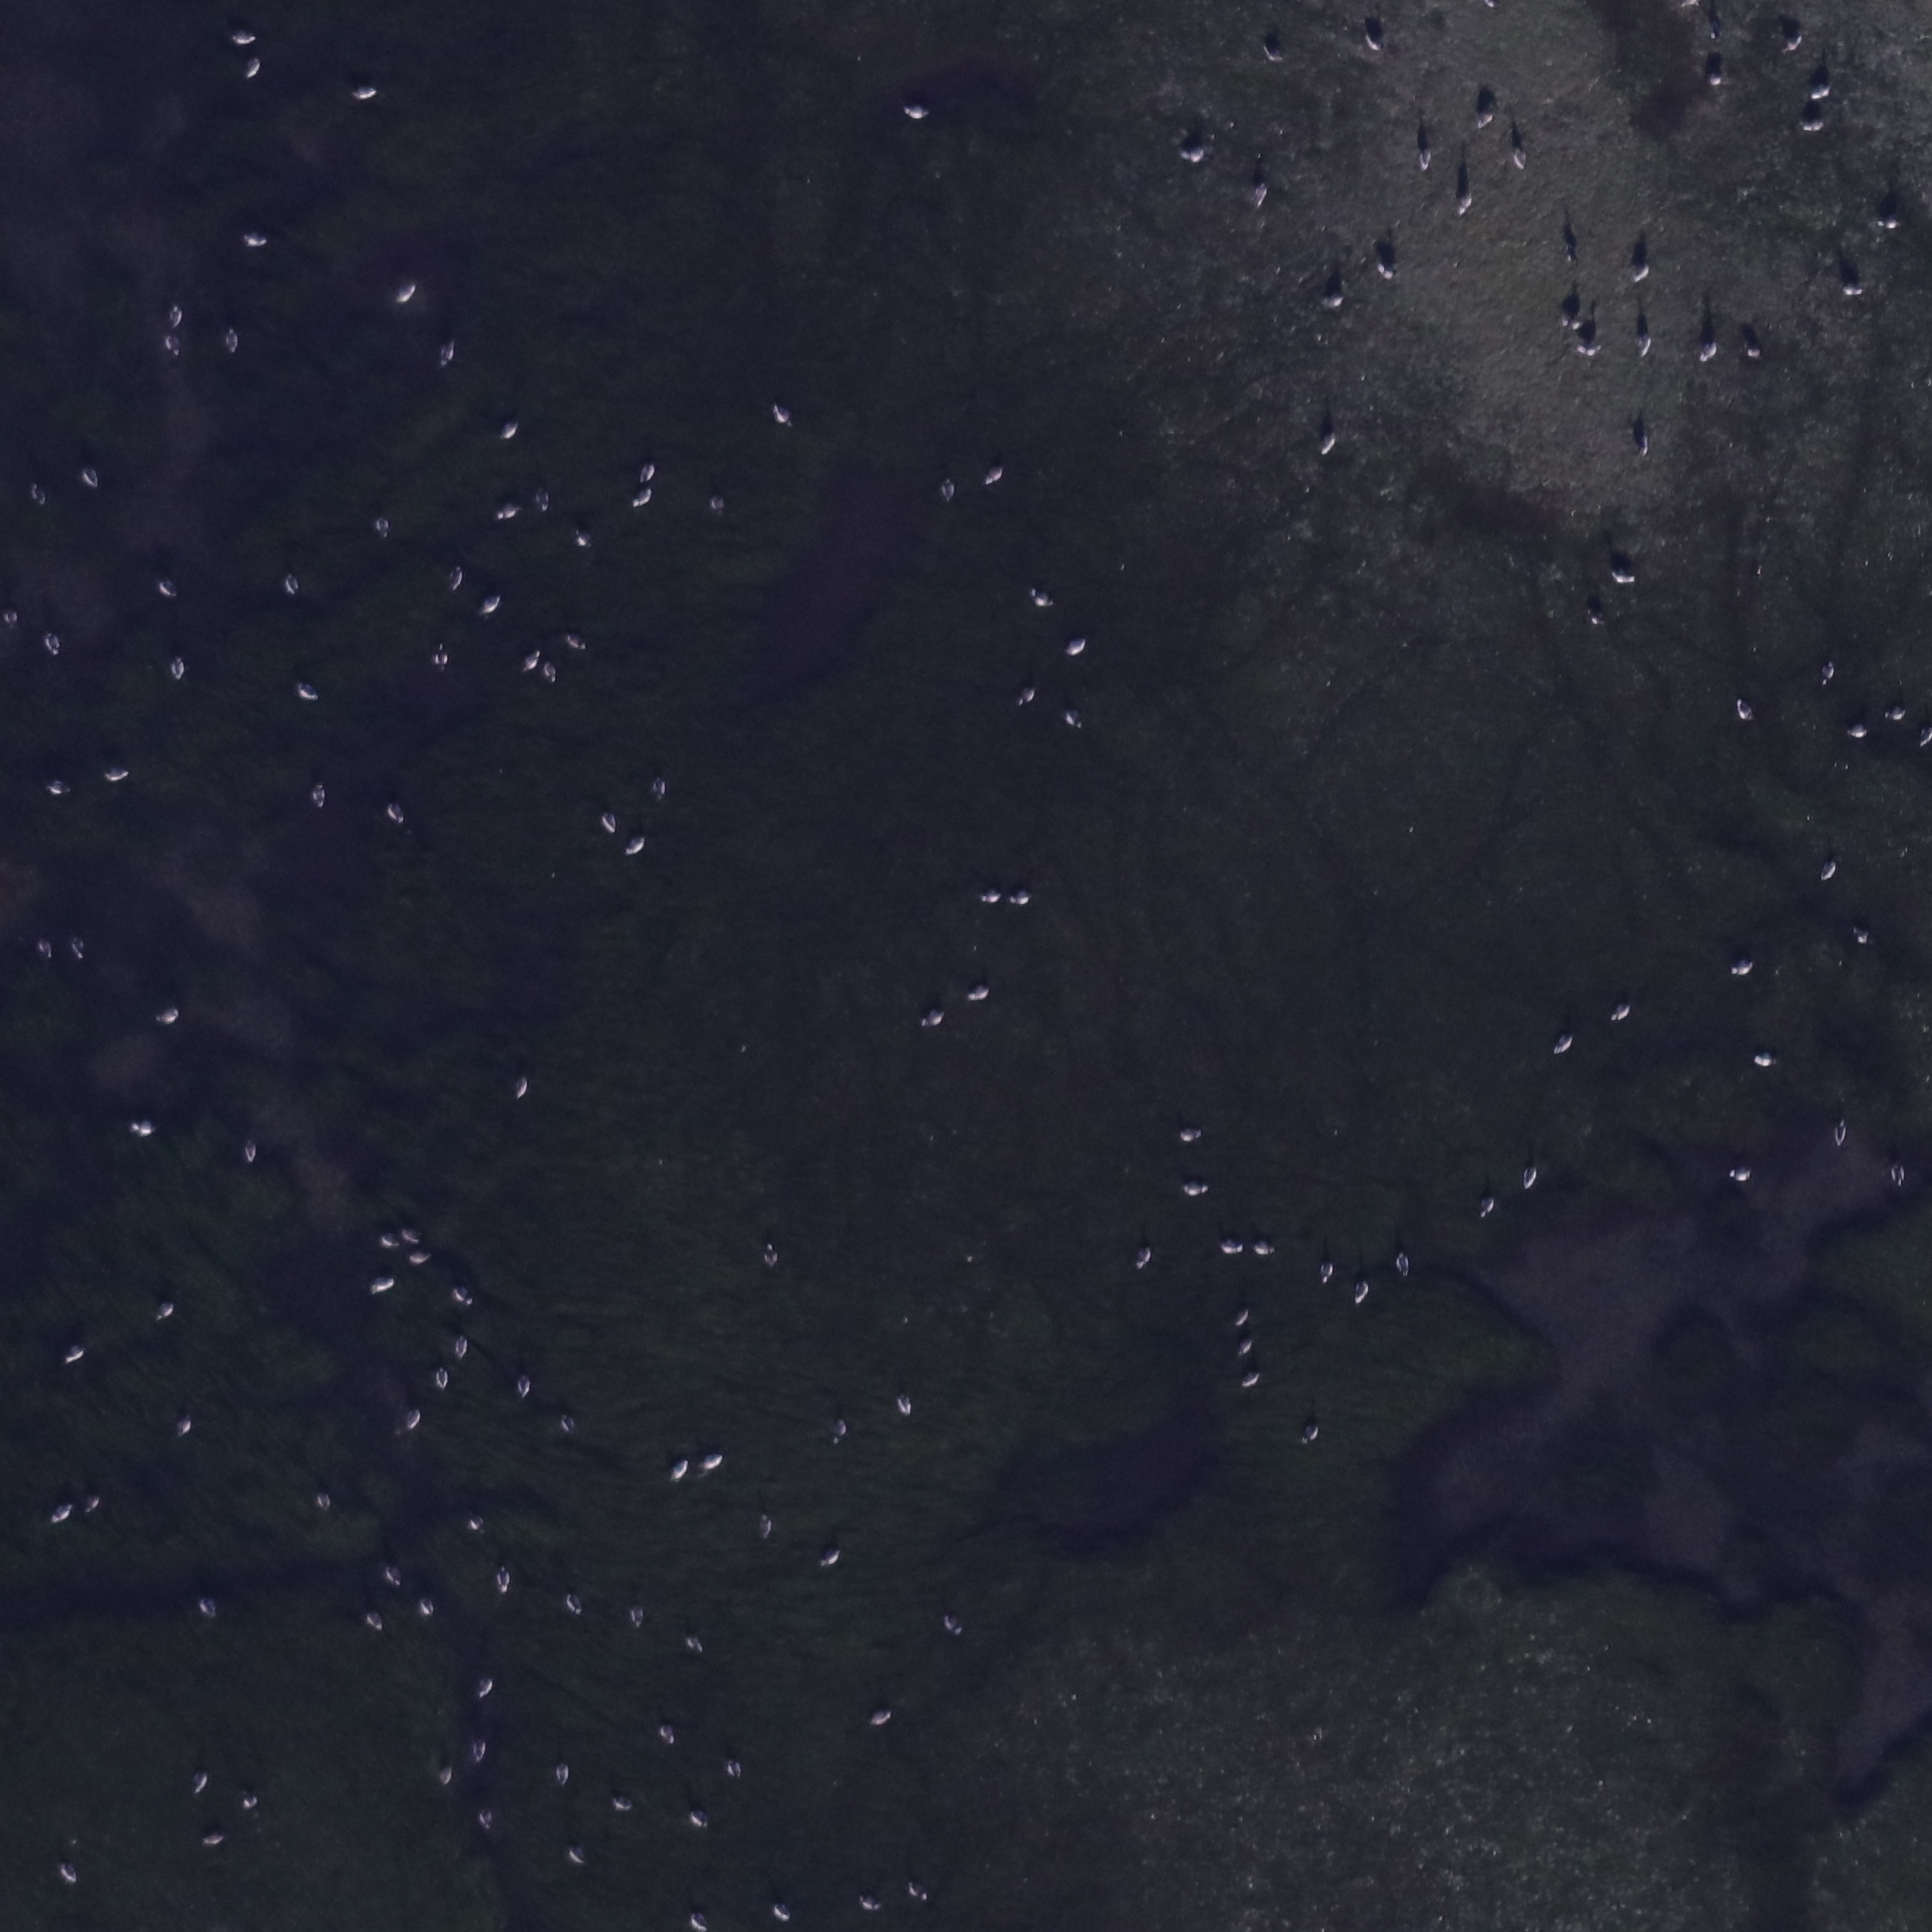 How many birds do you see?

165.